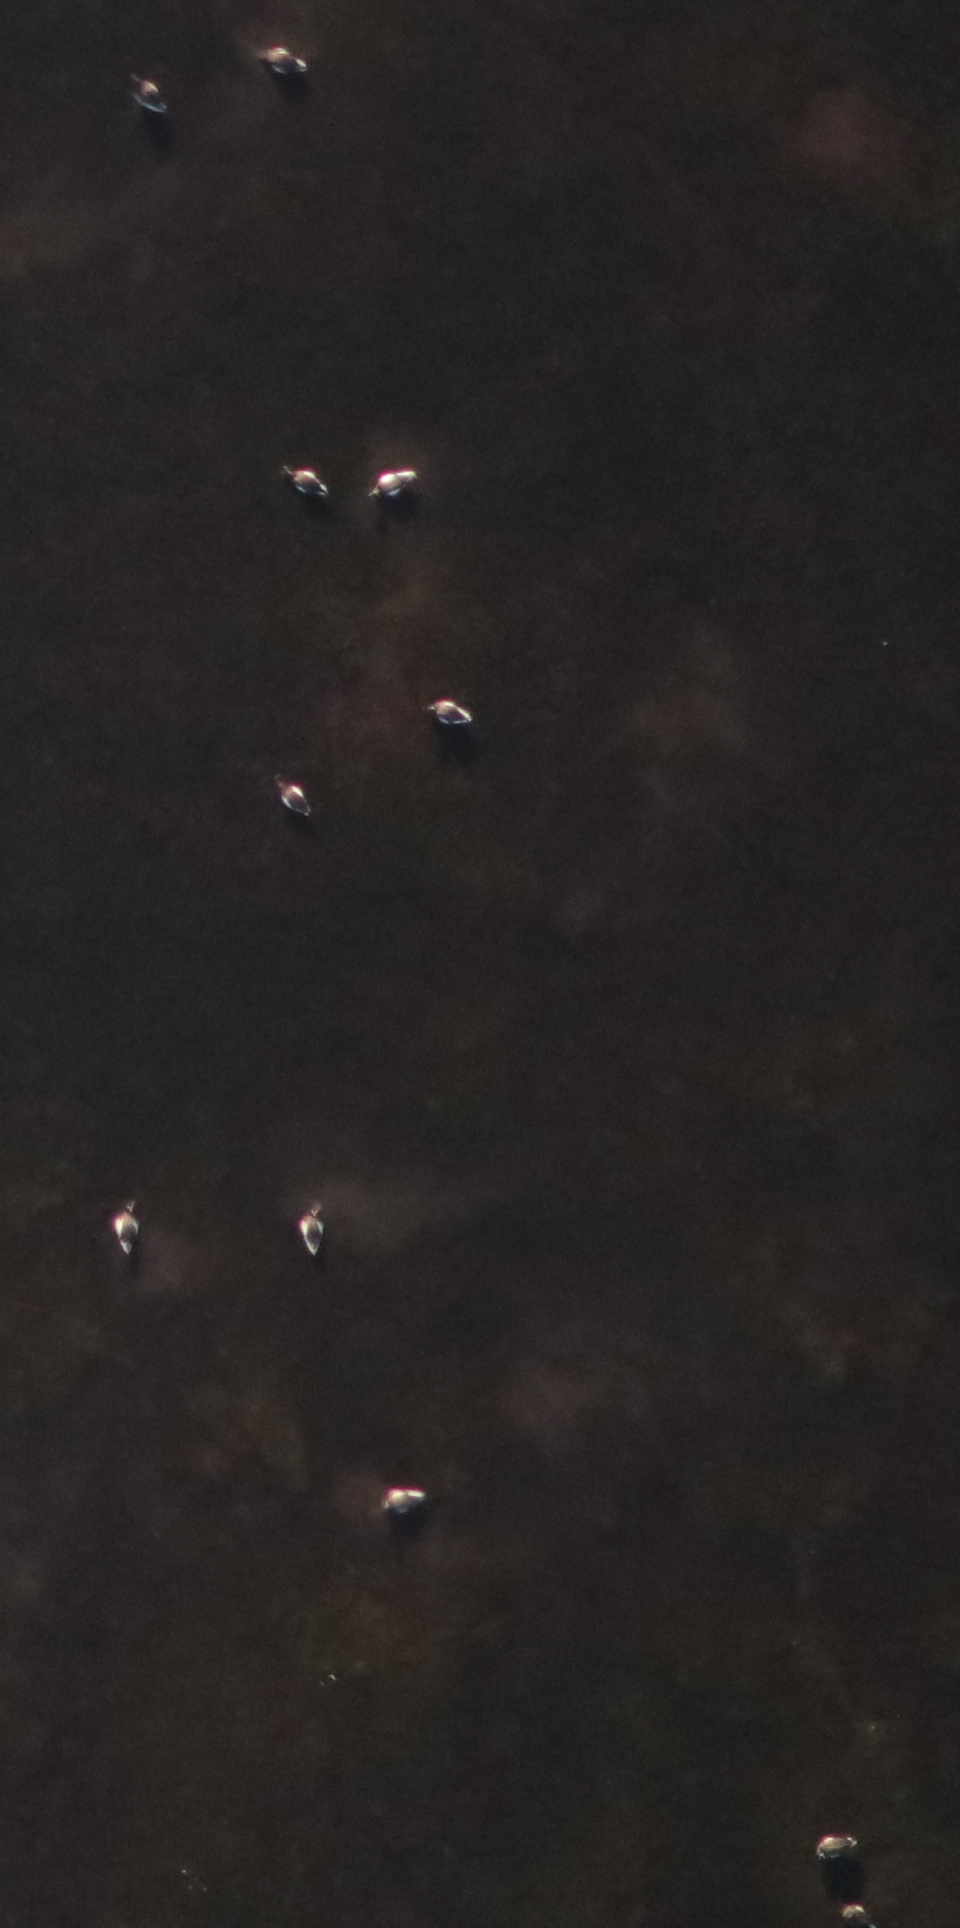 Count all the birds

10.